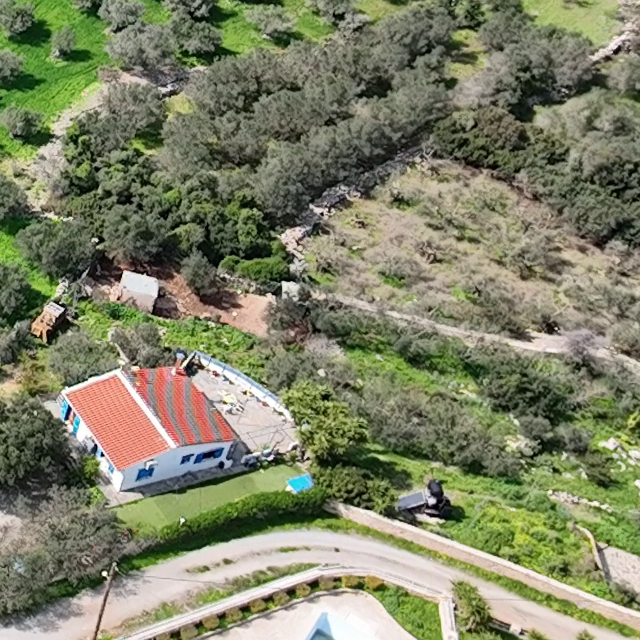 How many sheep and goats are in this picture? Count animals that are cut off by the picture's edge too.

0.